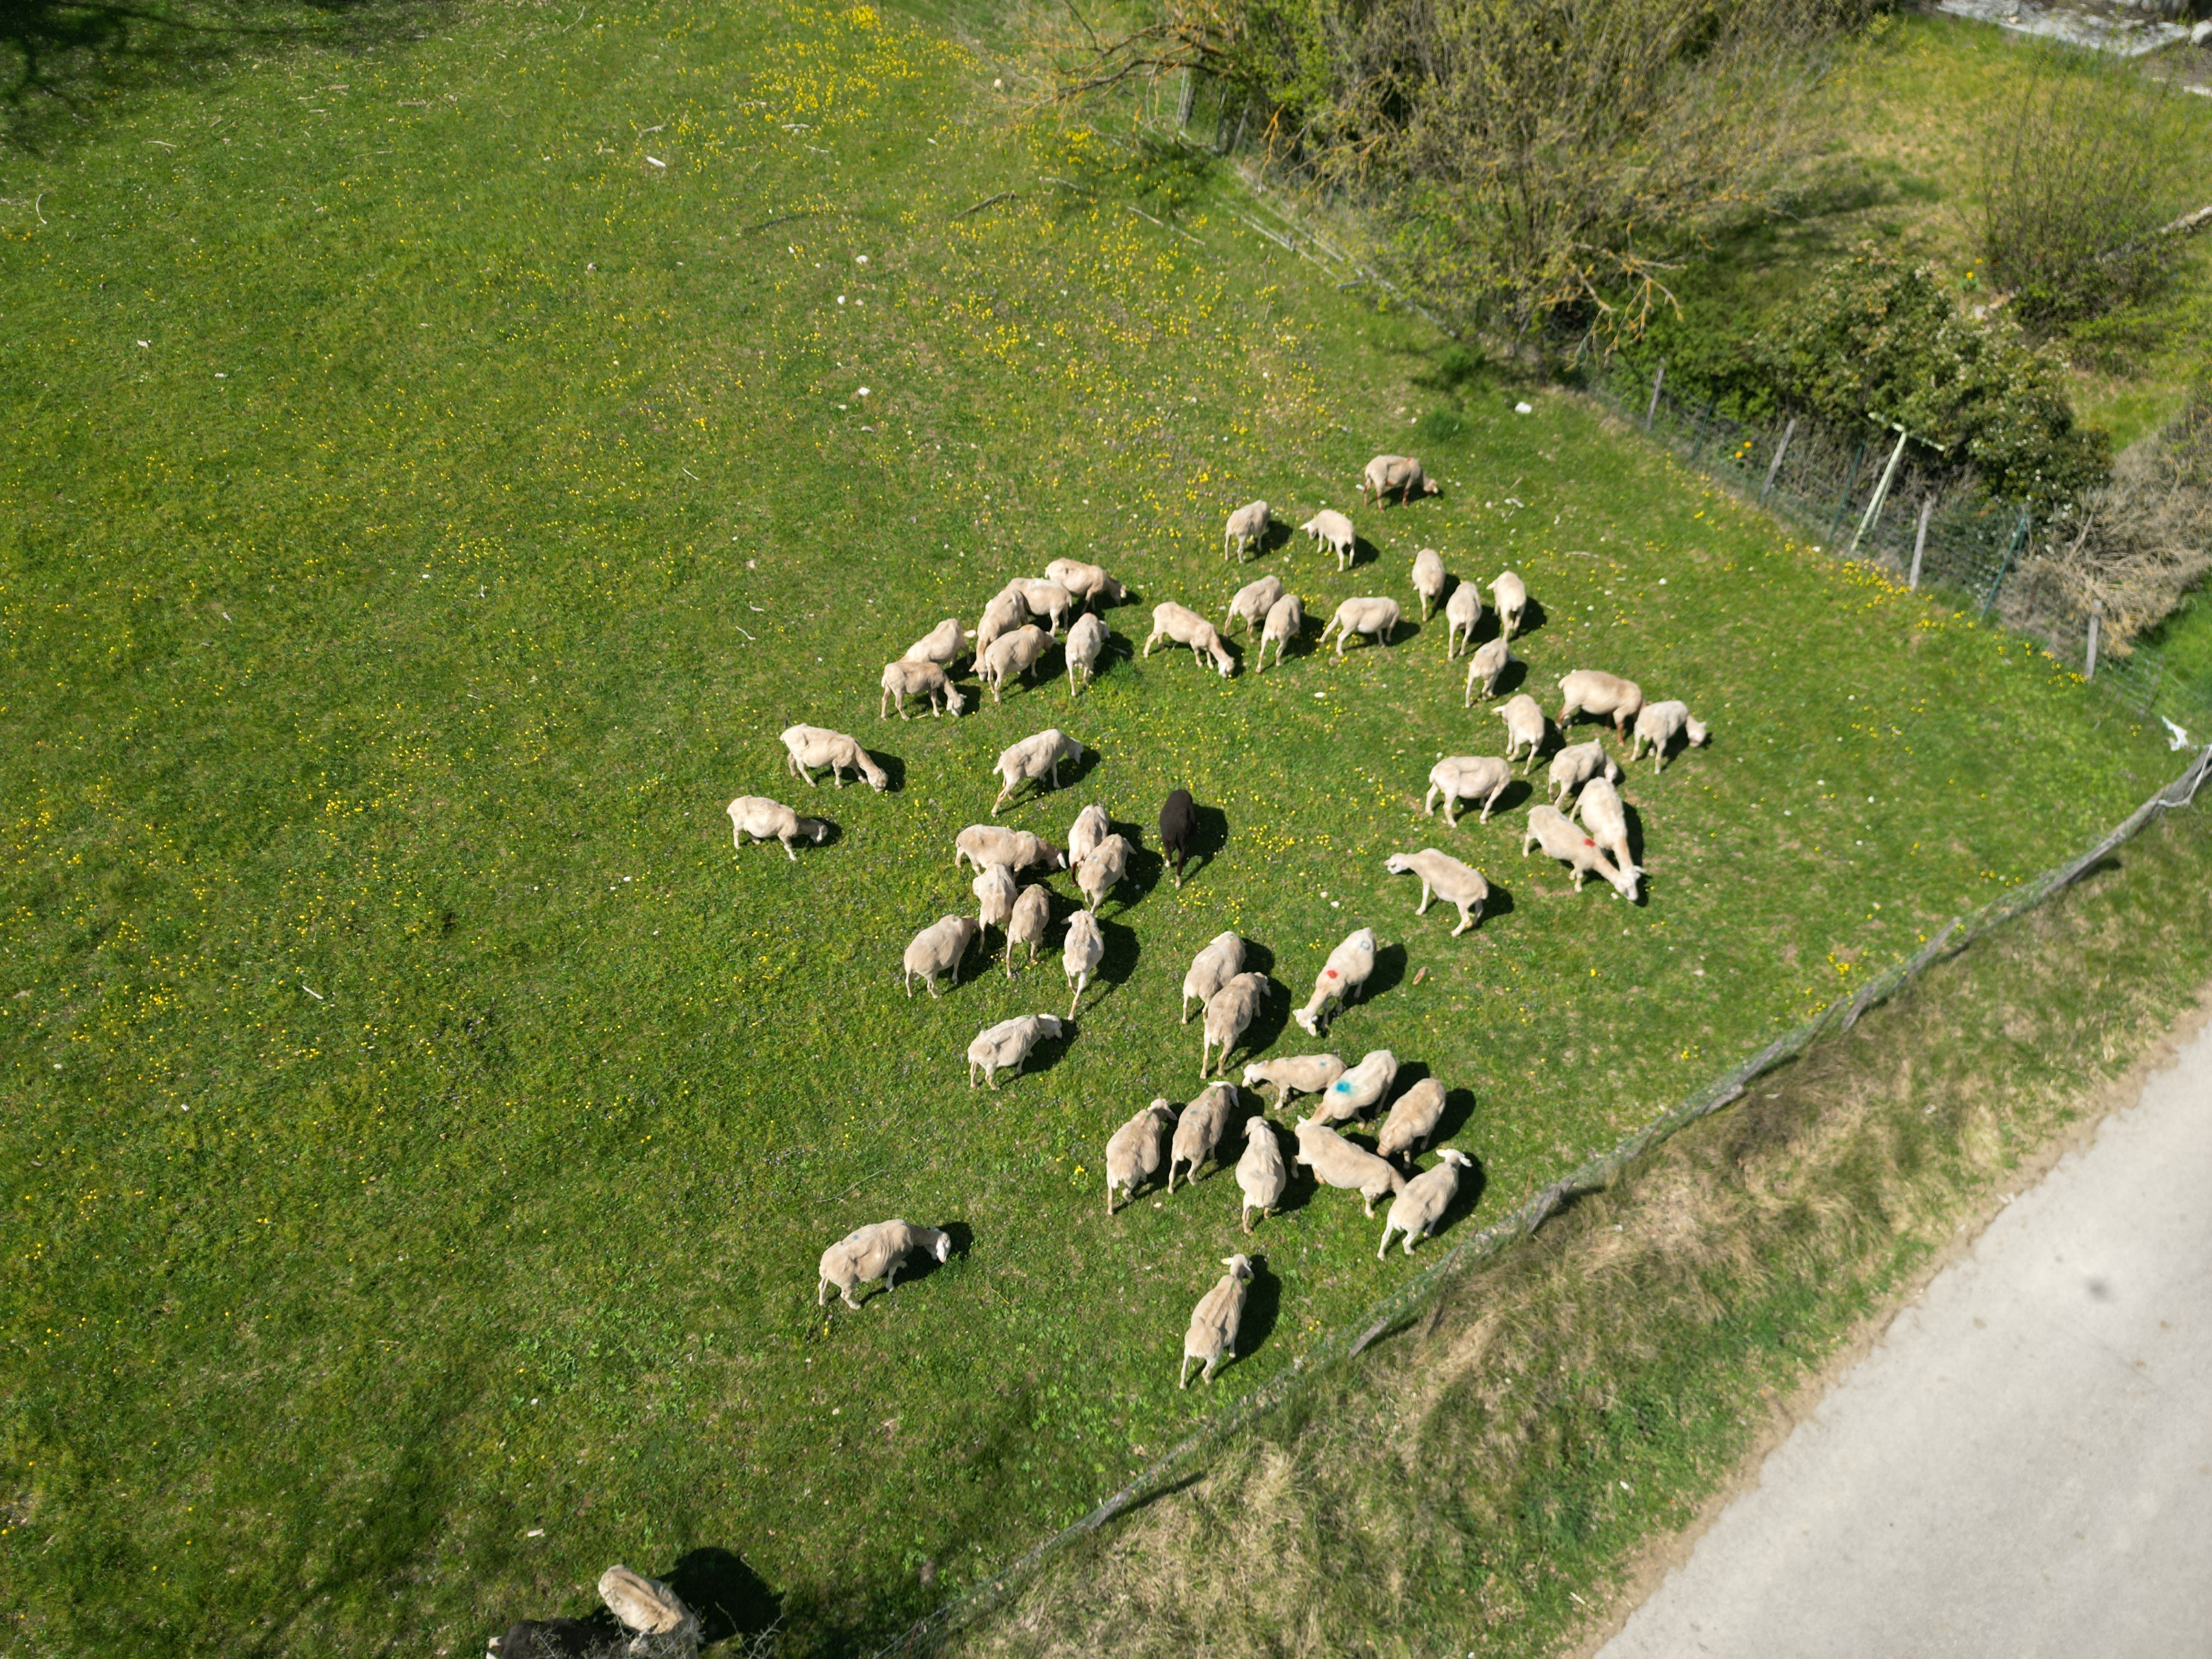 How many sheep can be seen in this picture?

52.